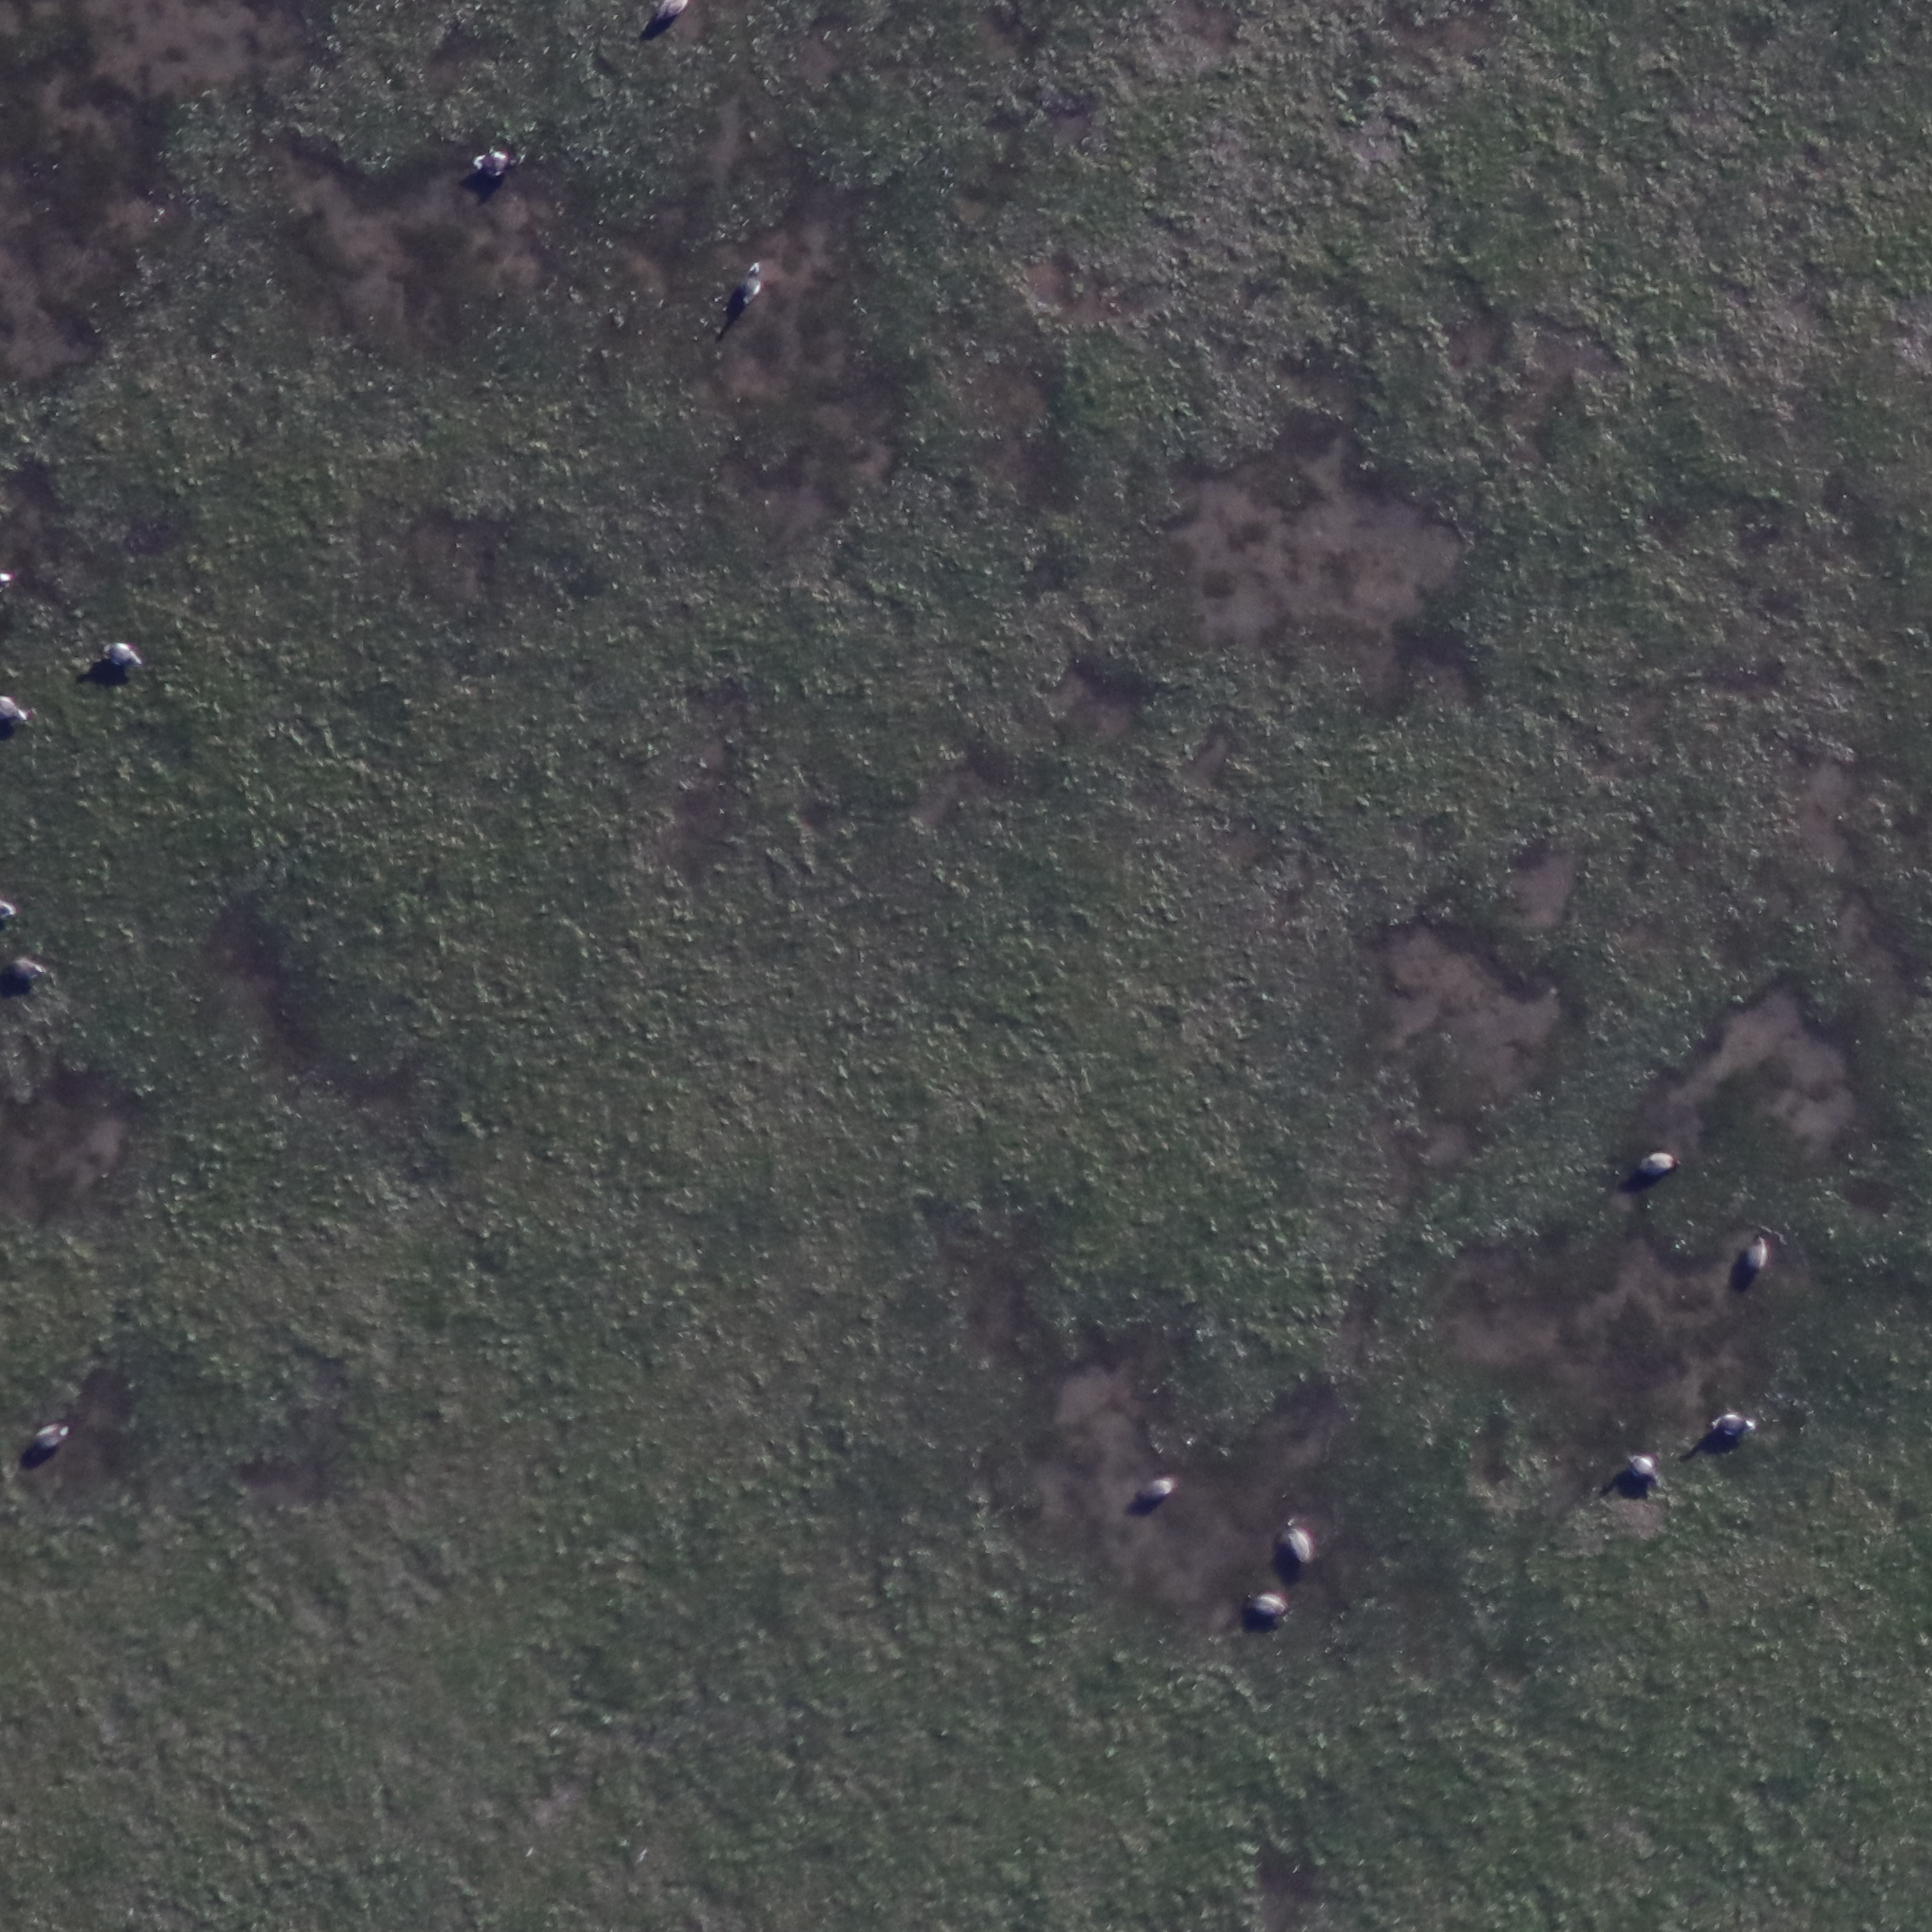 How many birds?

13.